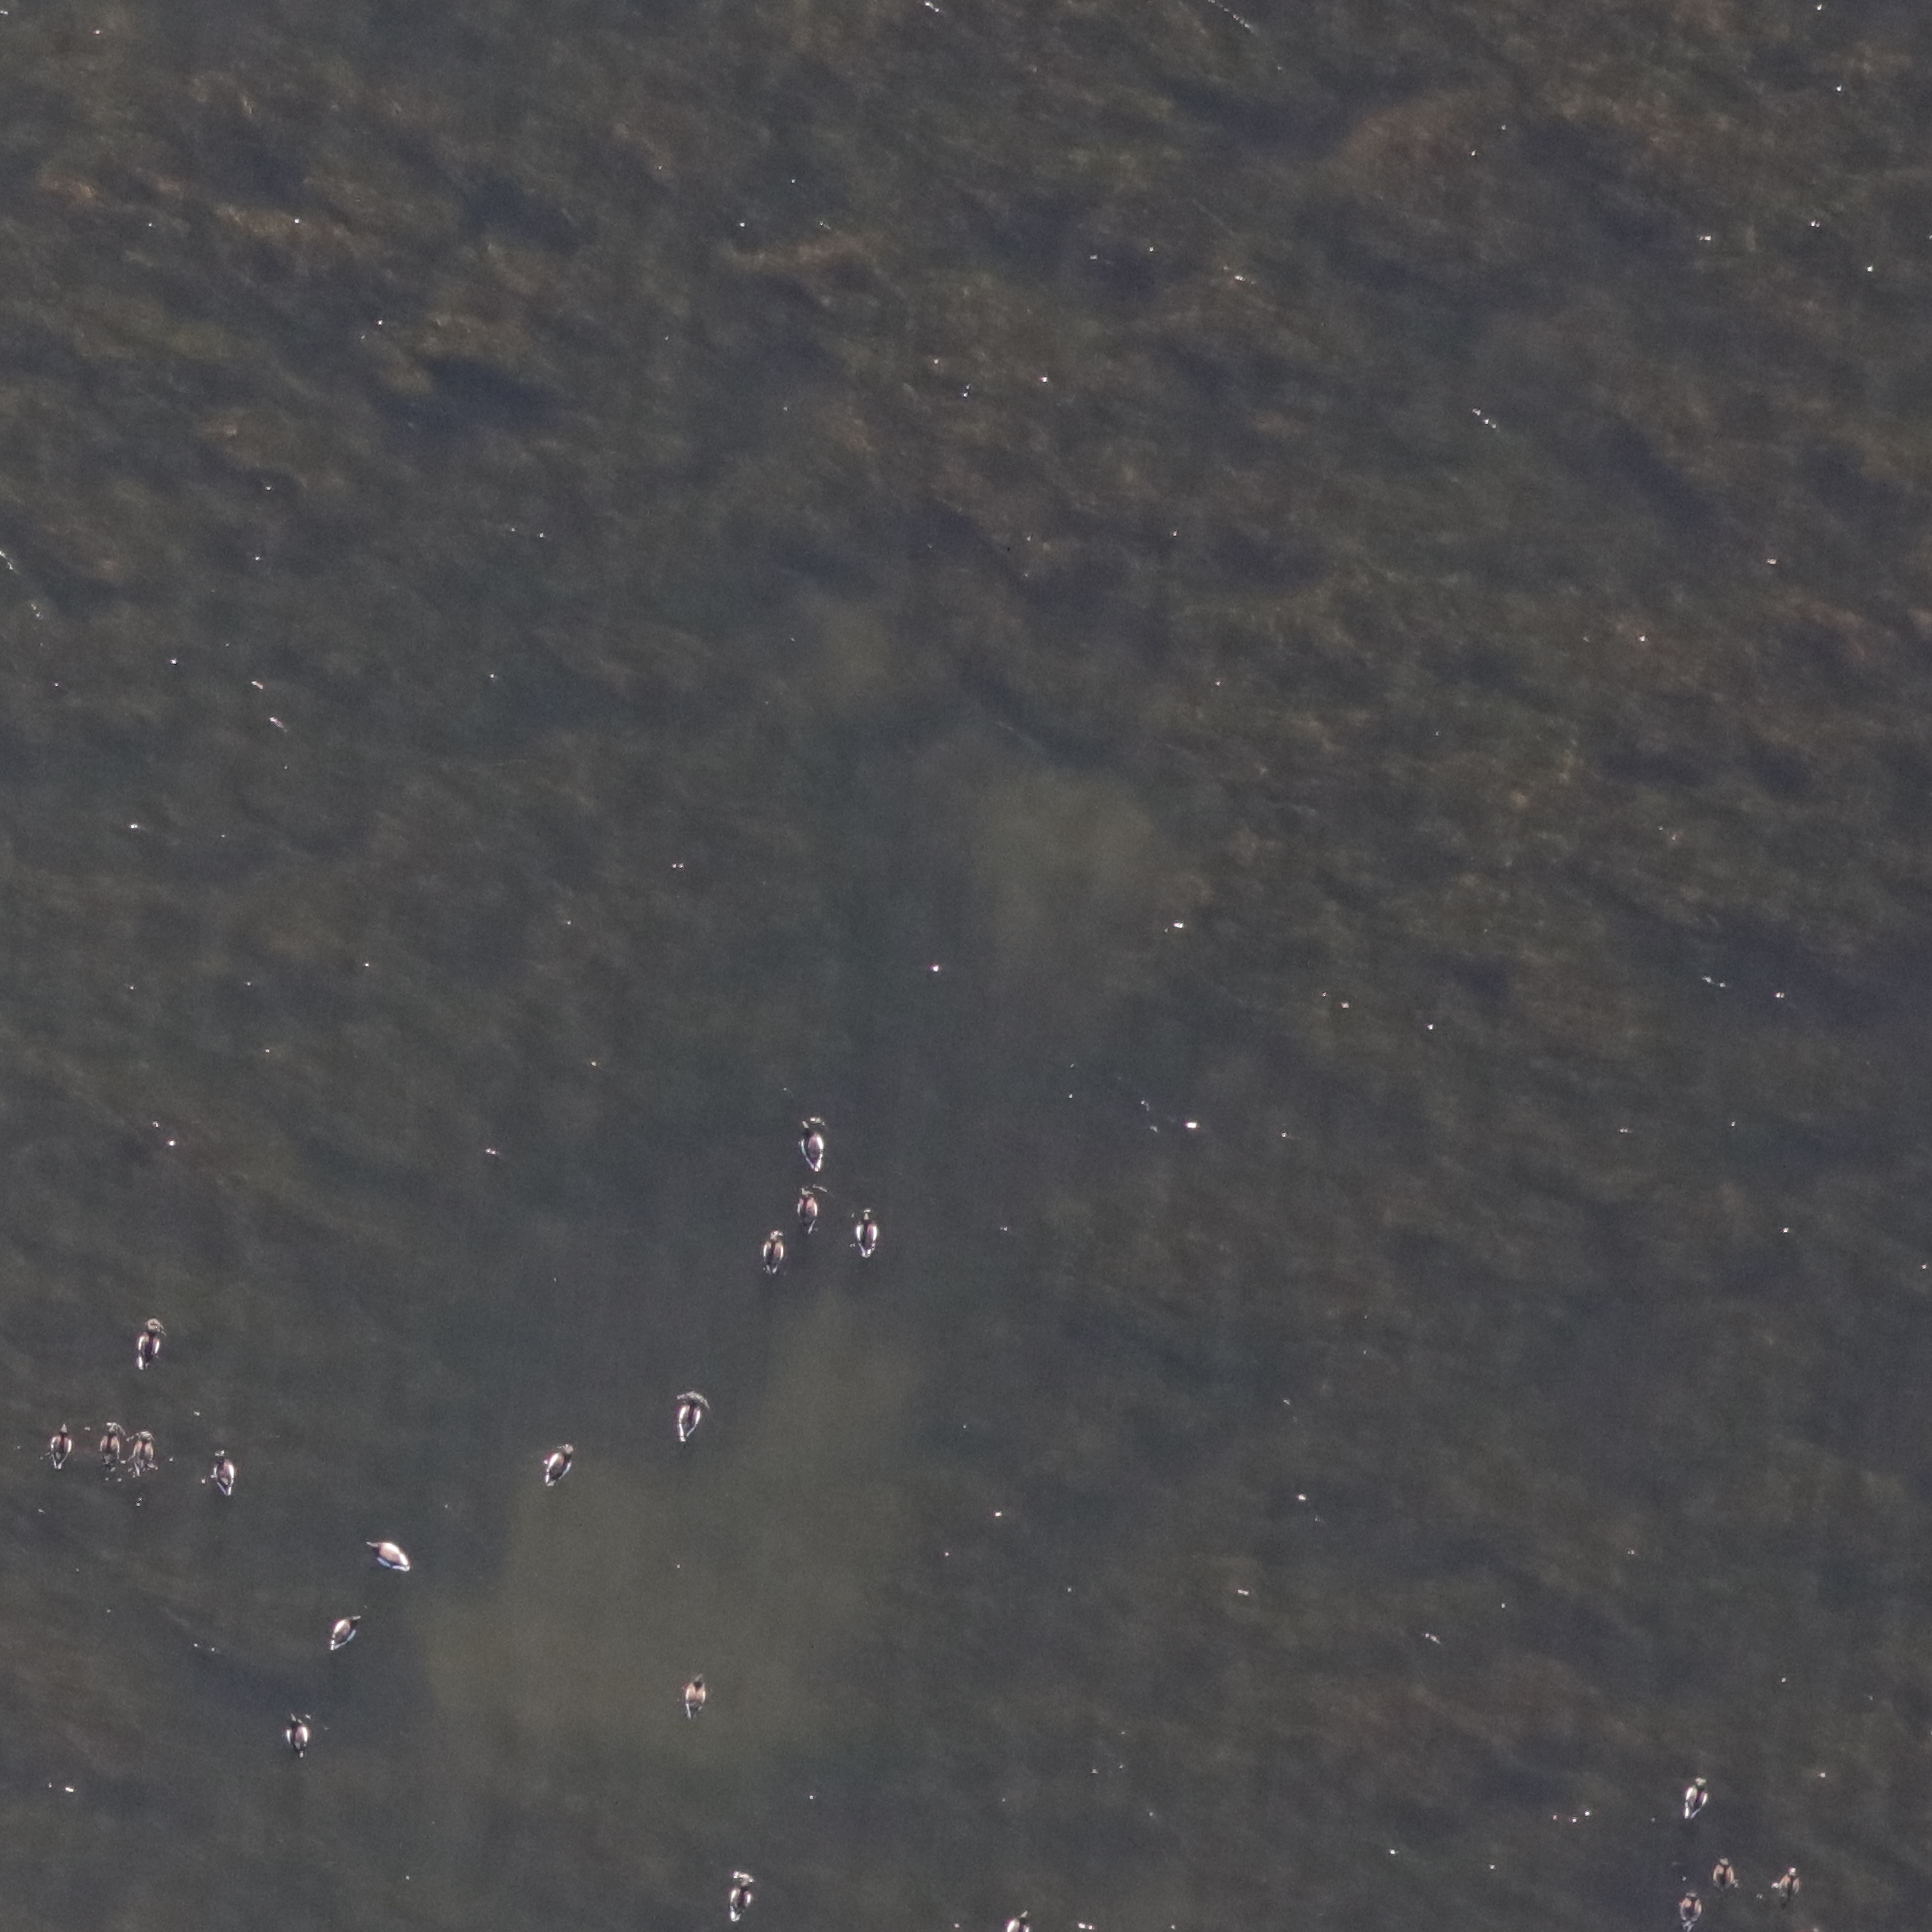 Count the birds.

20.